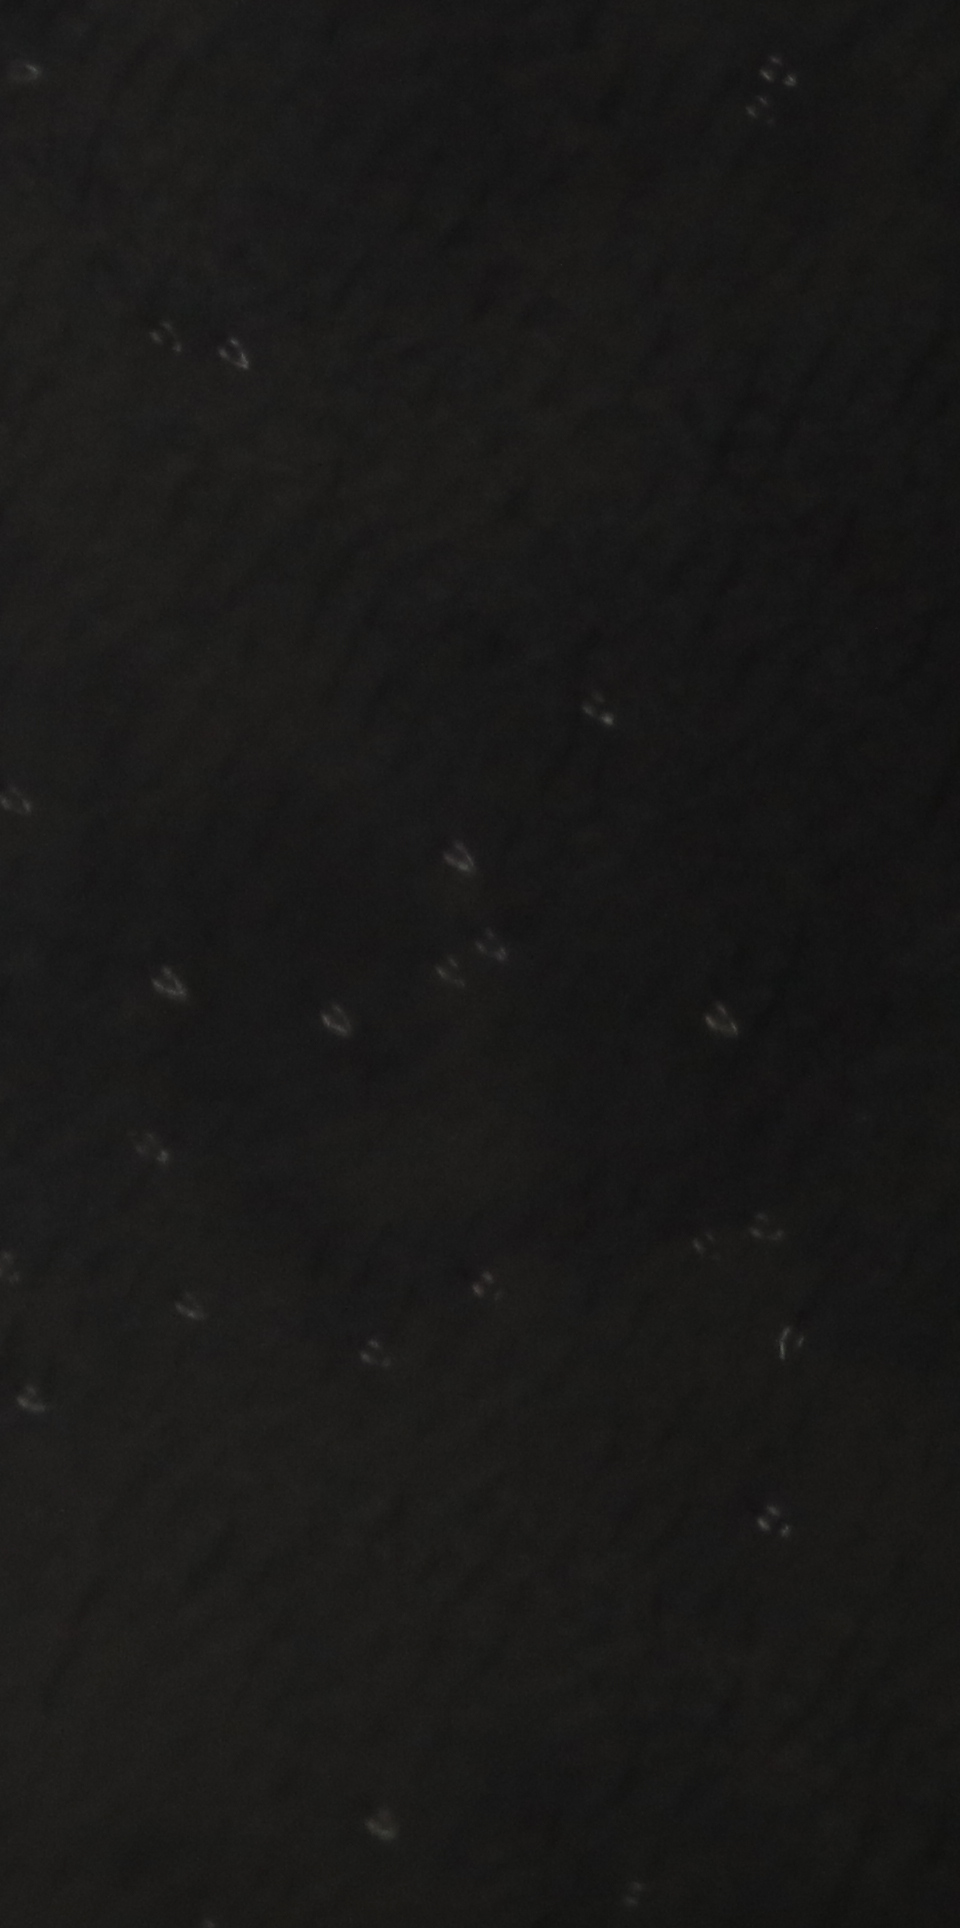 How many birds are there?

23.